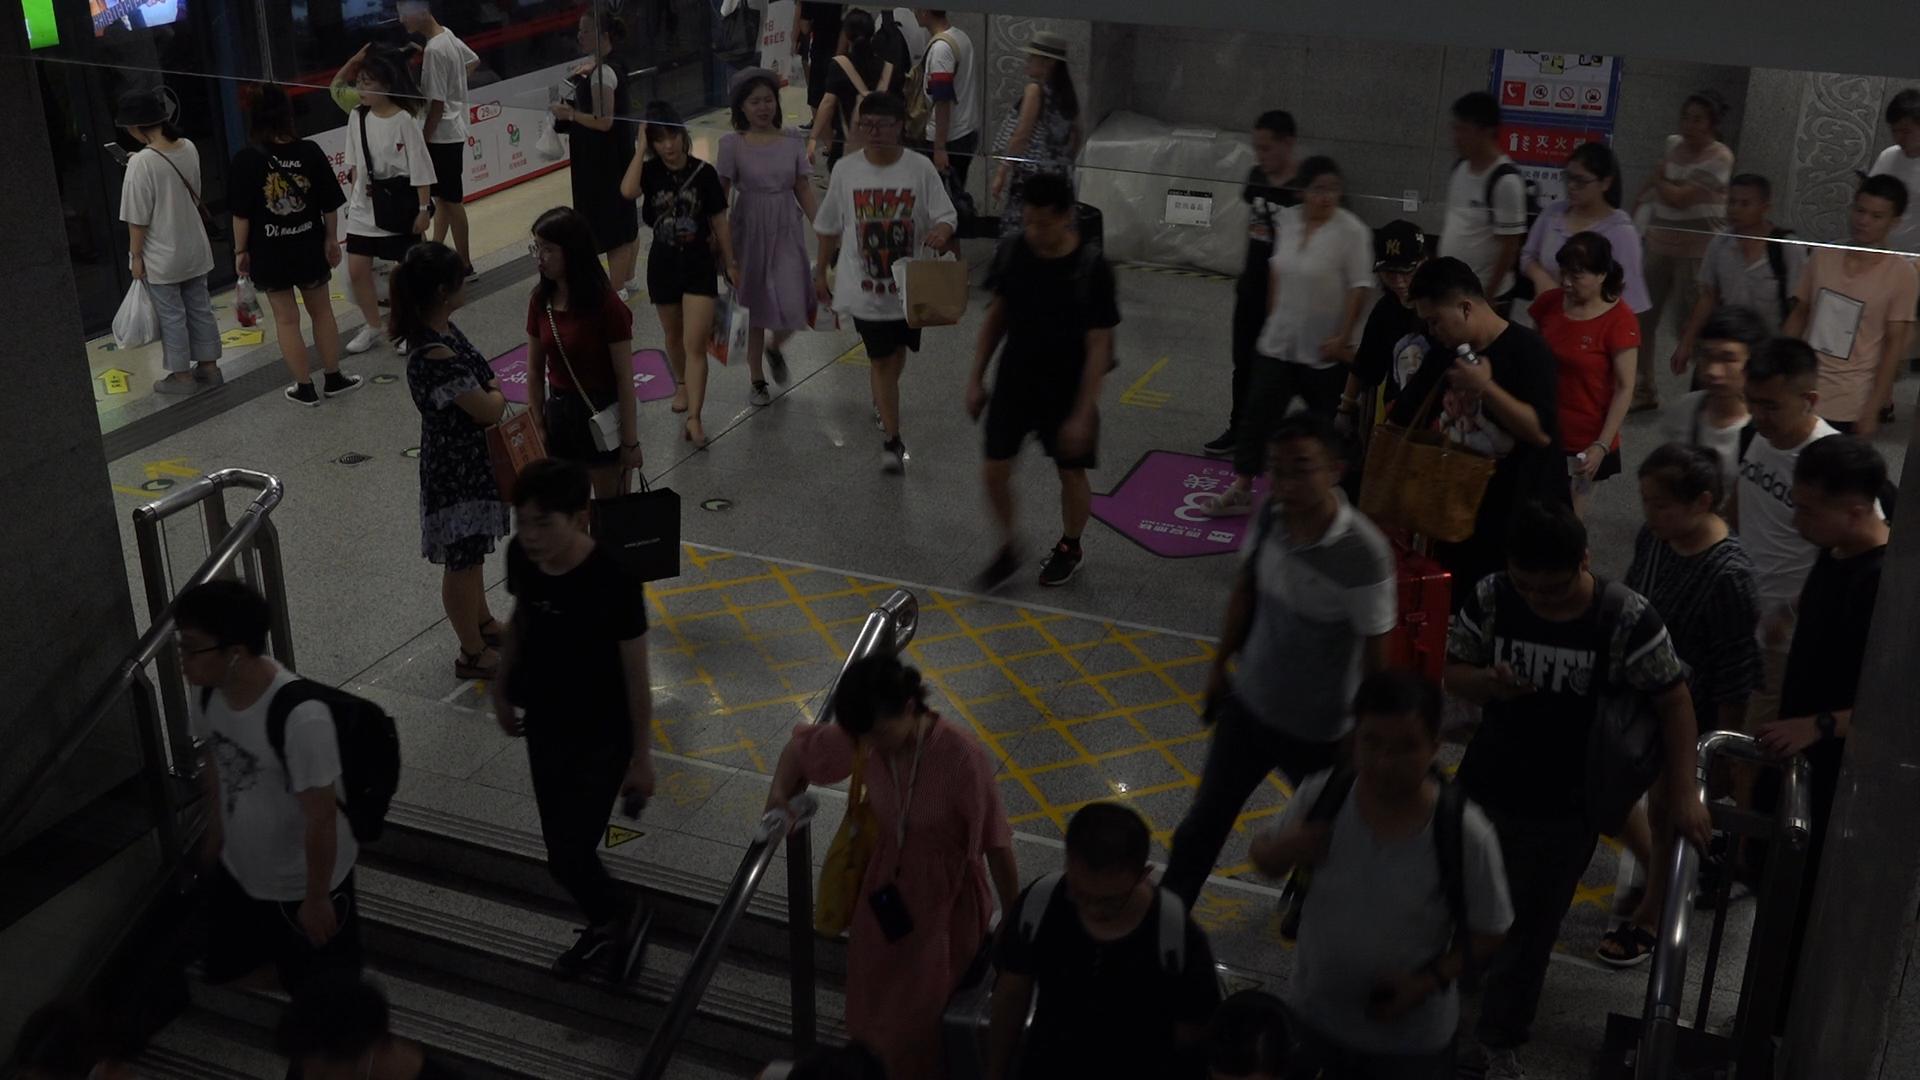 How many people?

39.